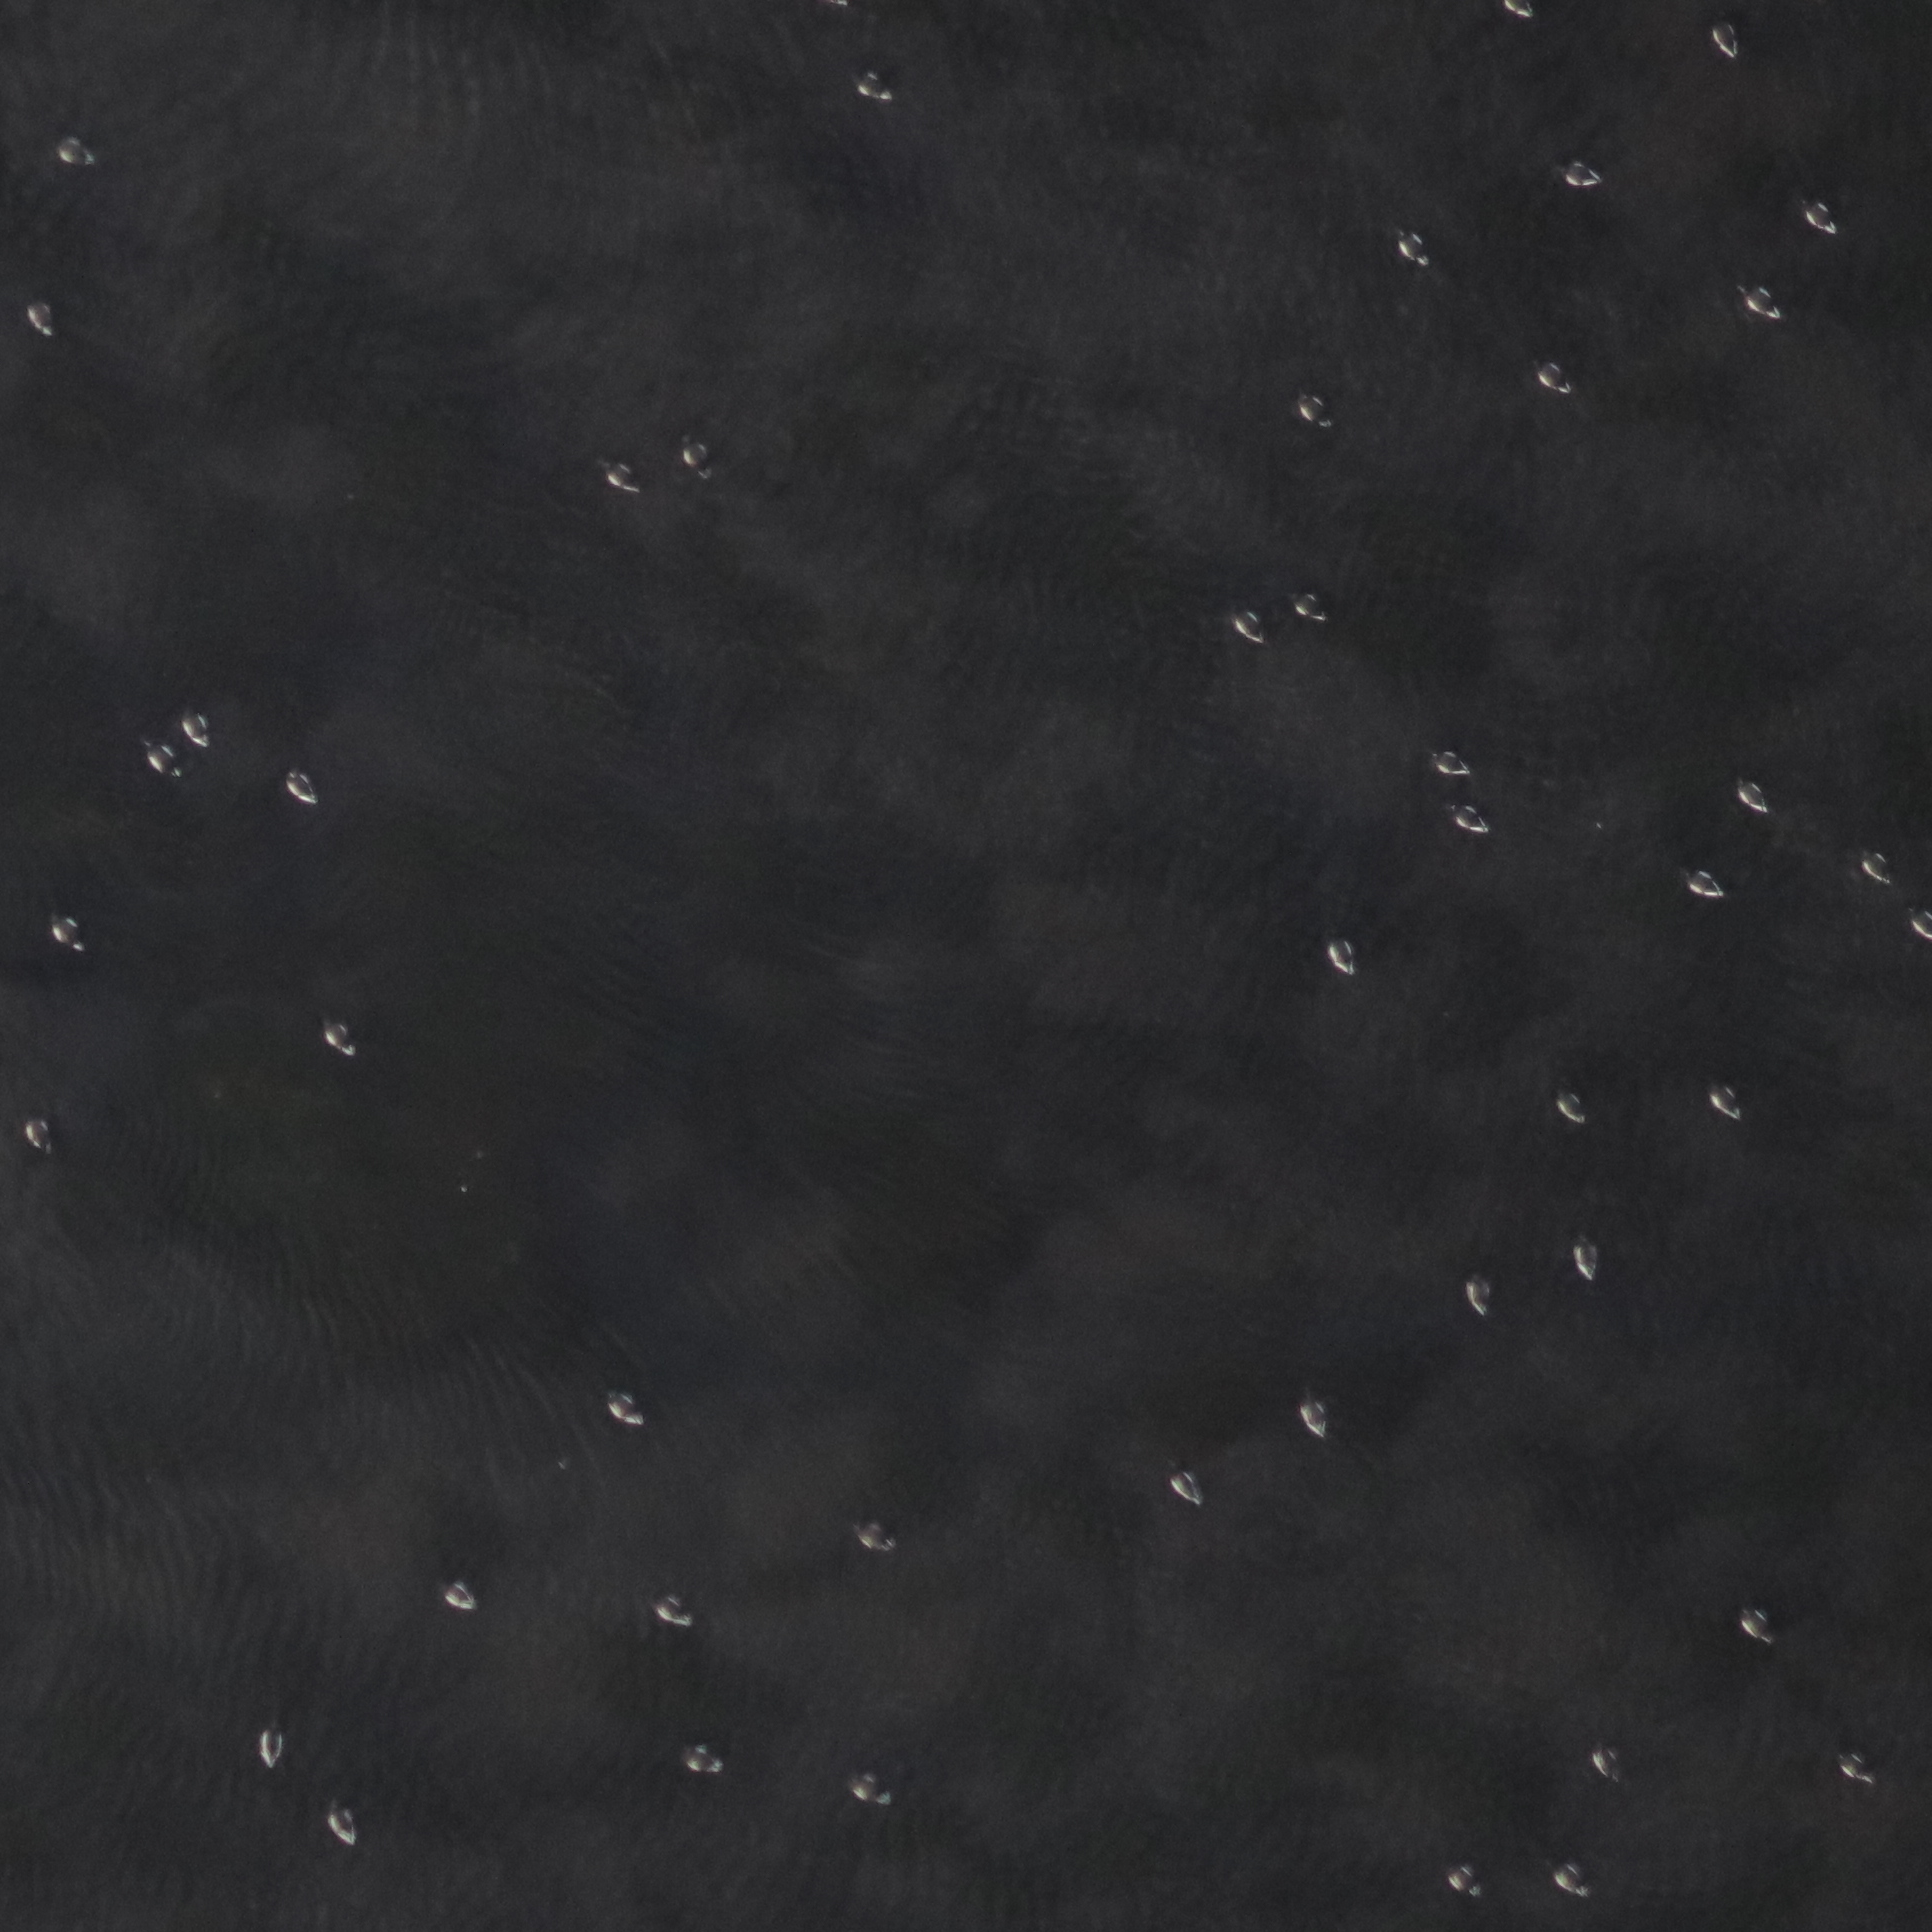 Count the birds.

46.